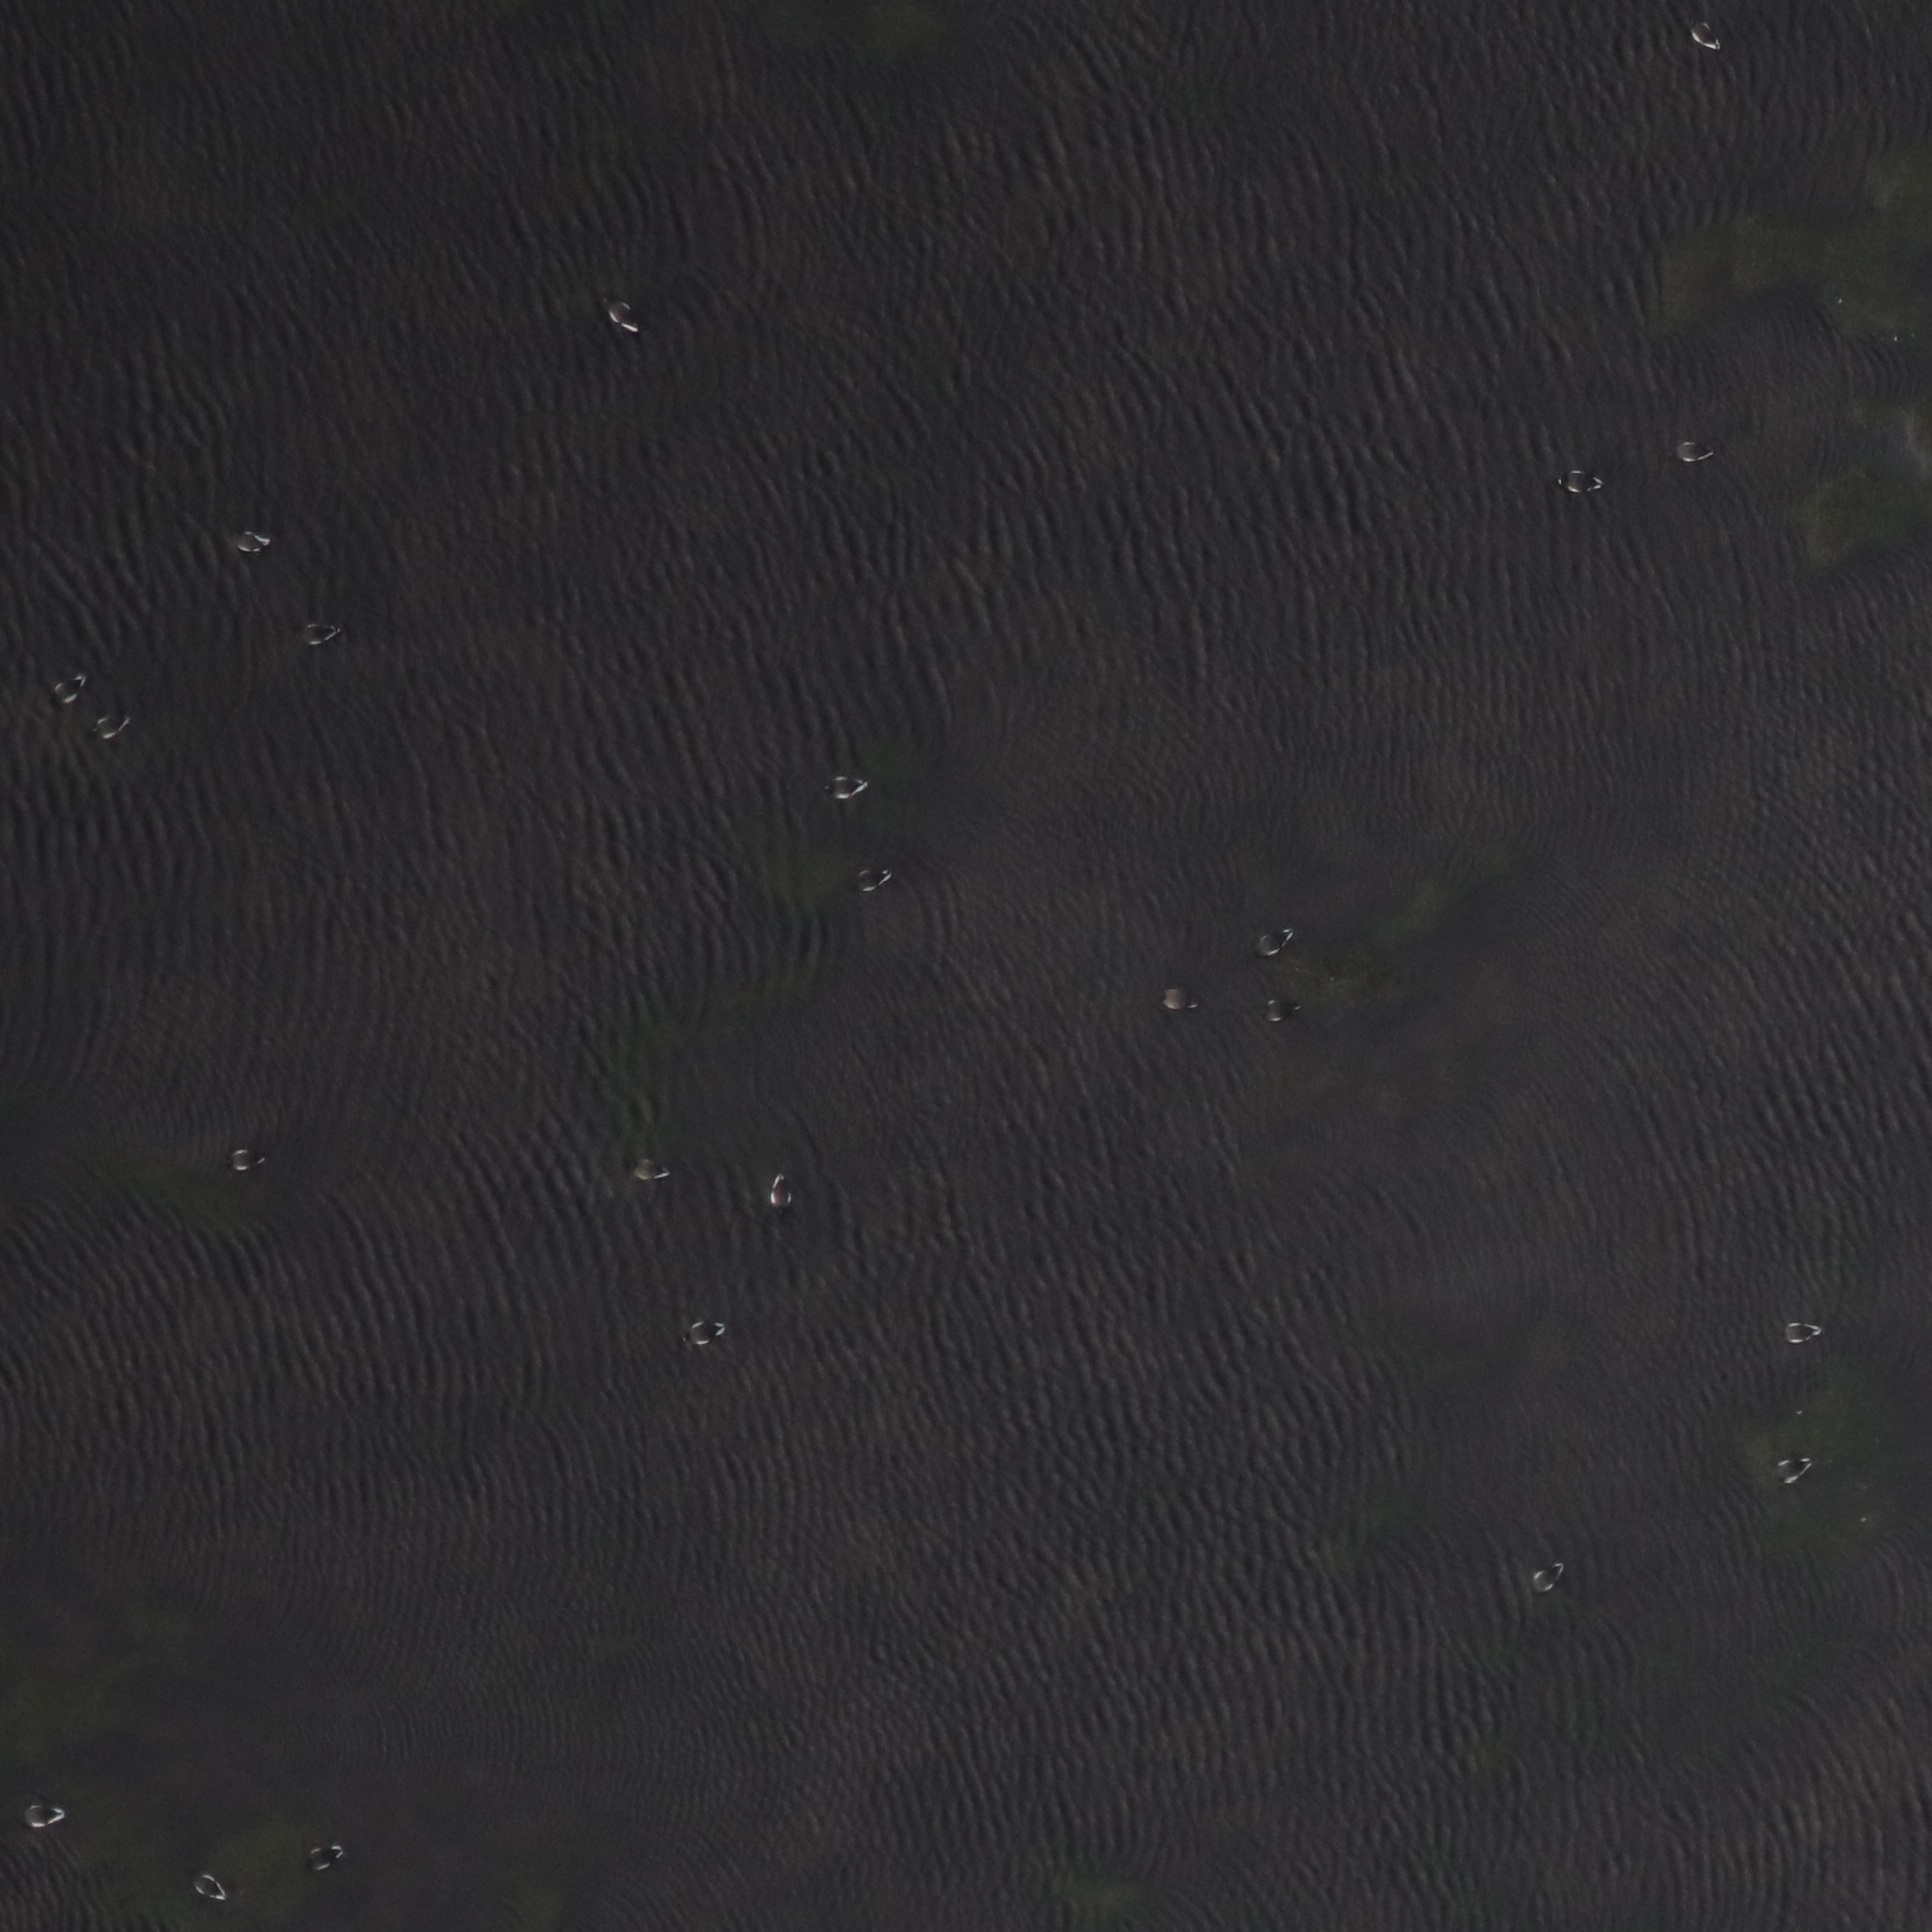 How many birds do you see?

23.